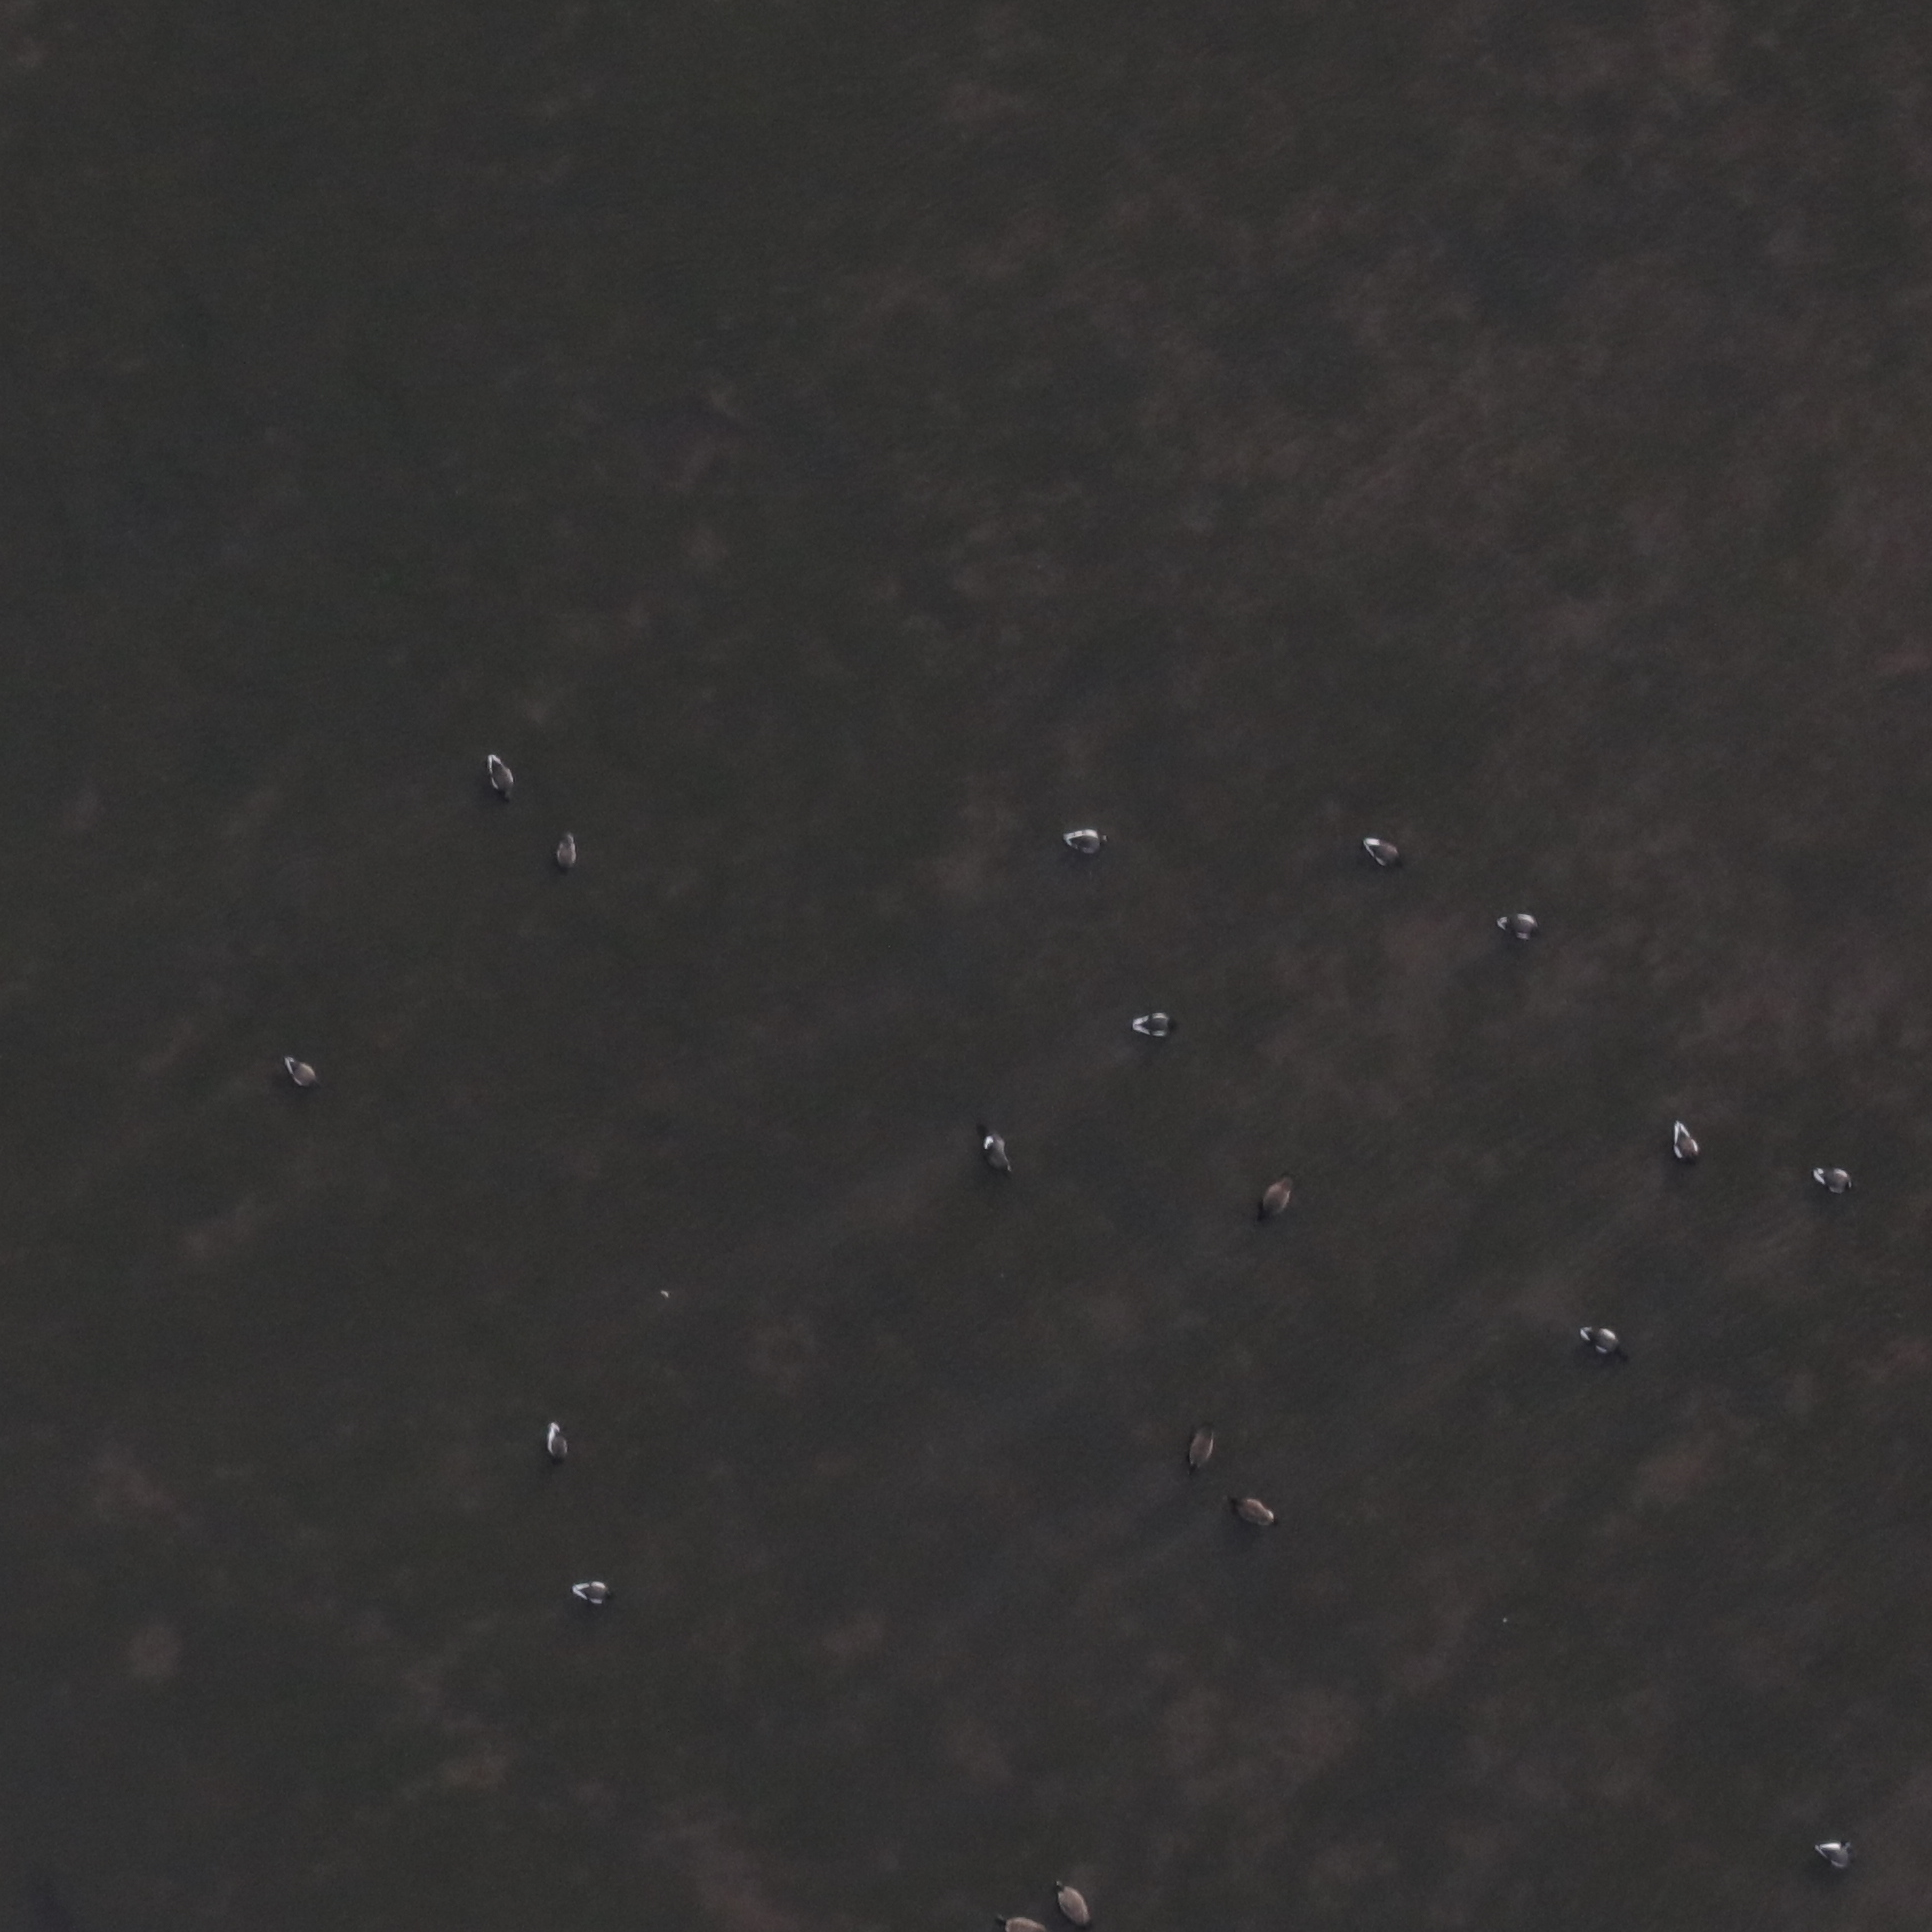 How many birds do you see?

19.